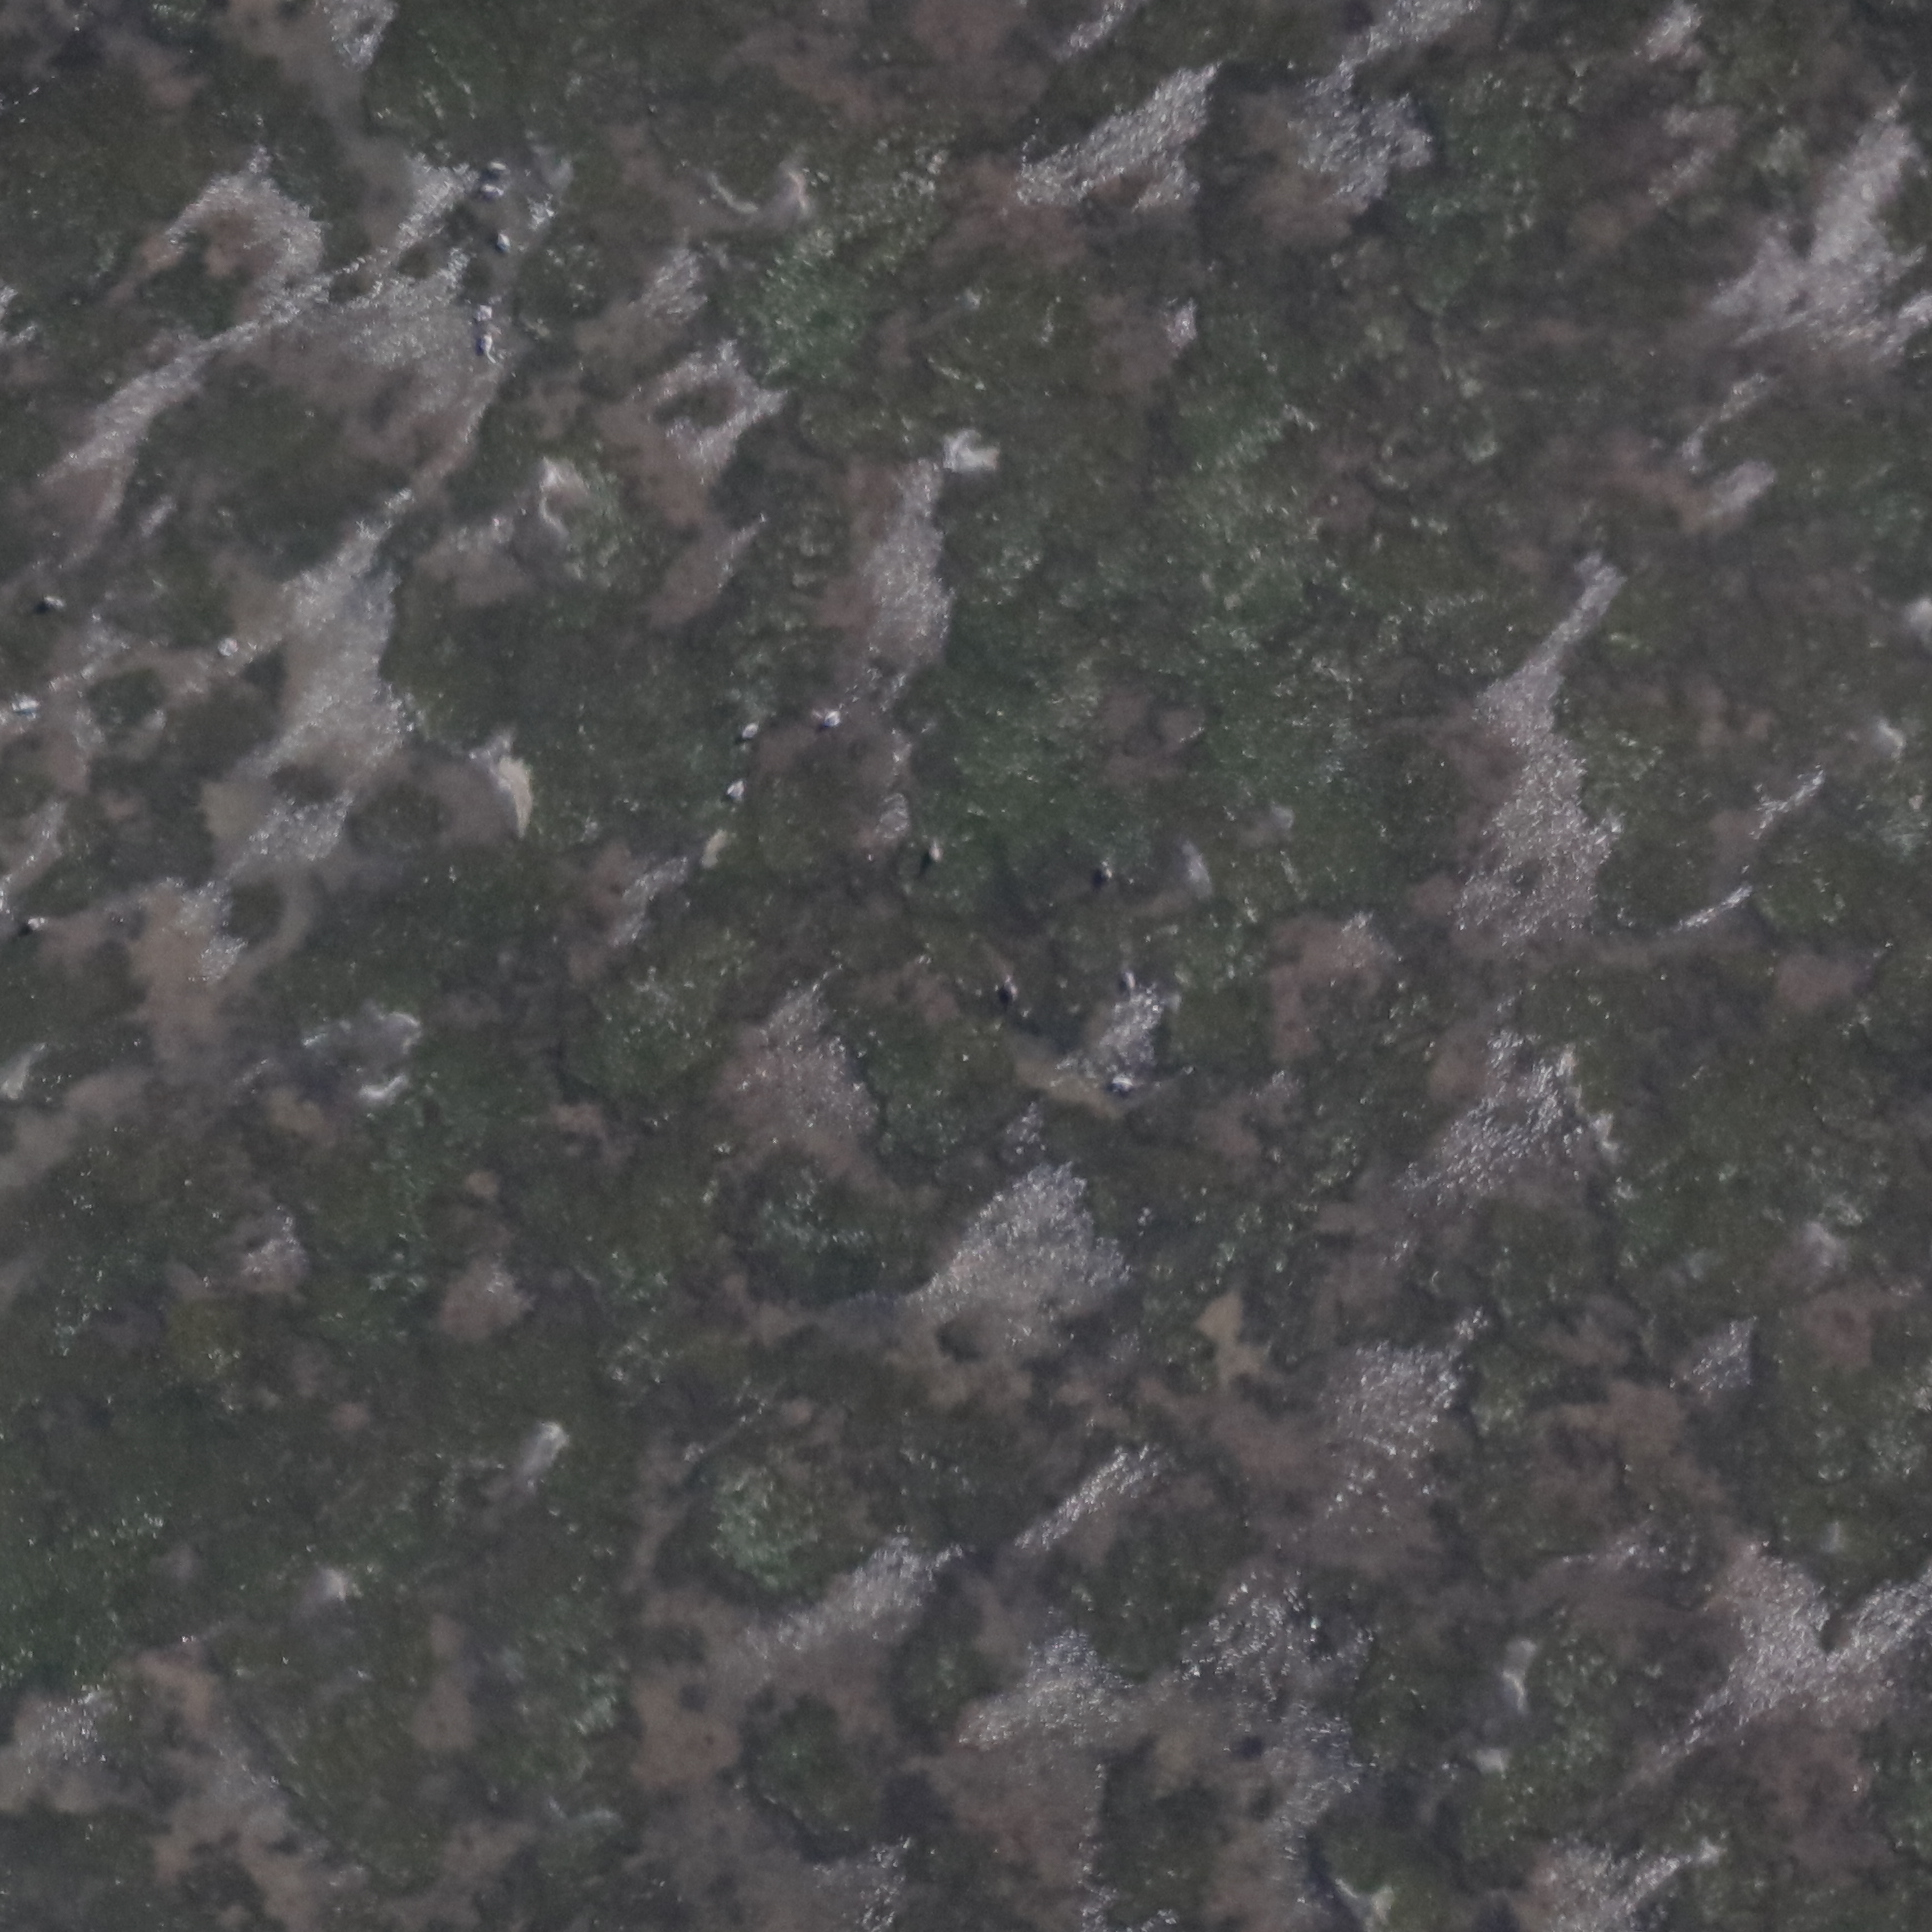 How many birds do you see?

16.